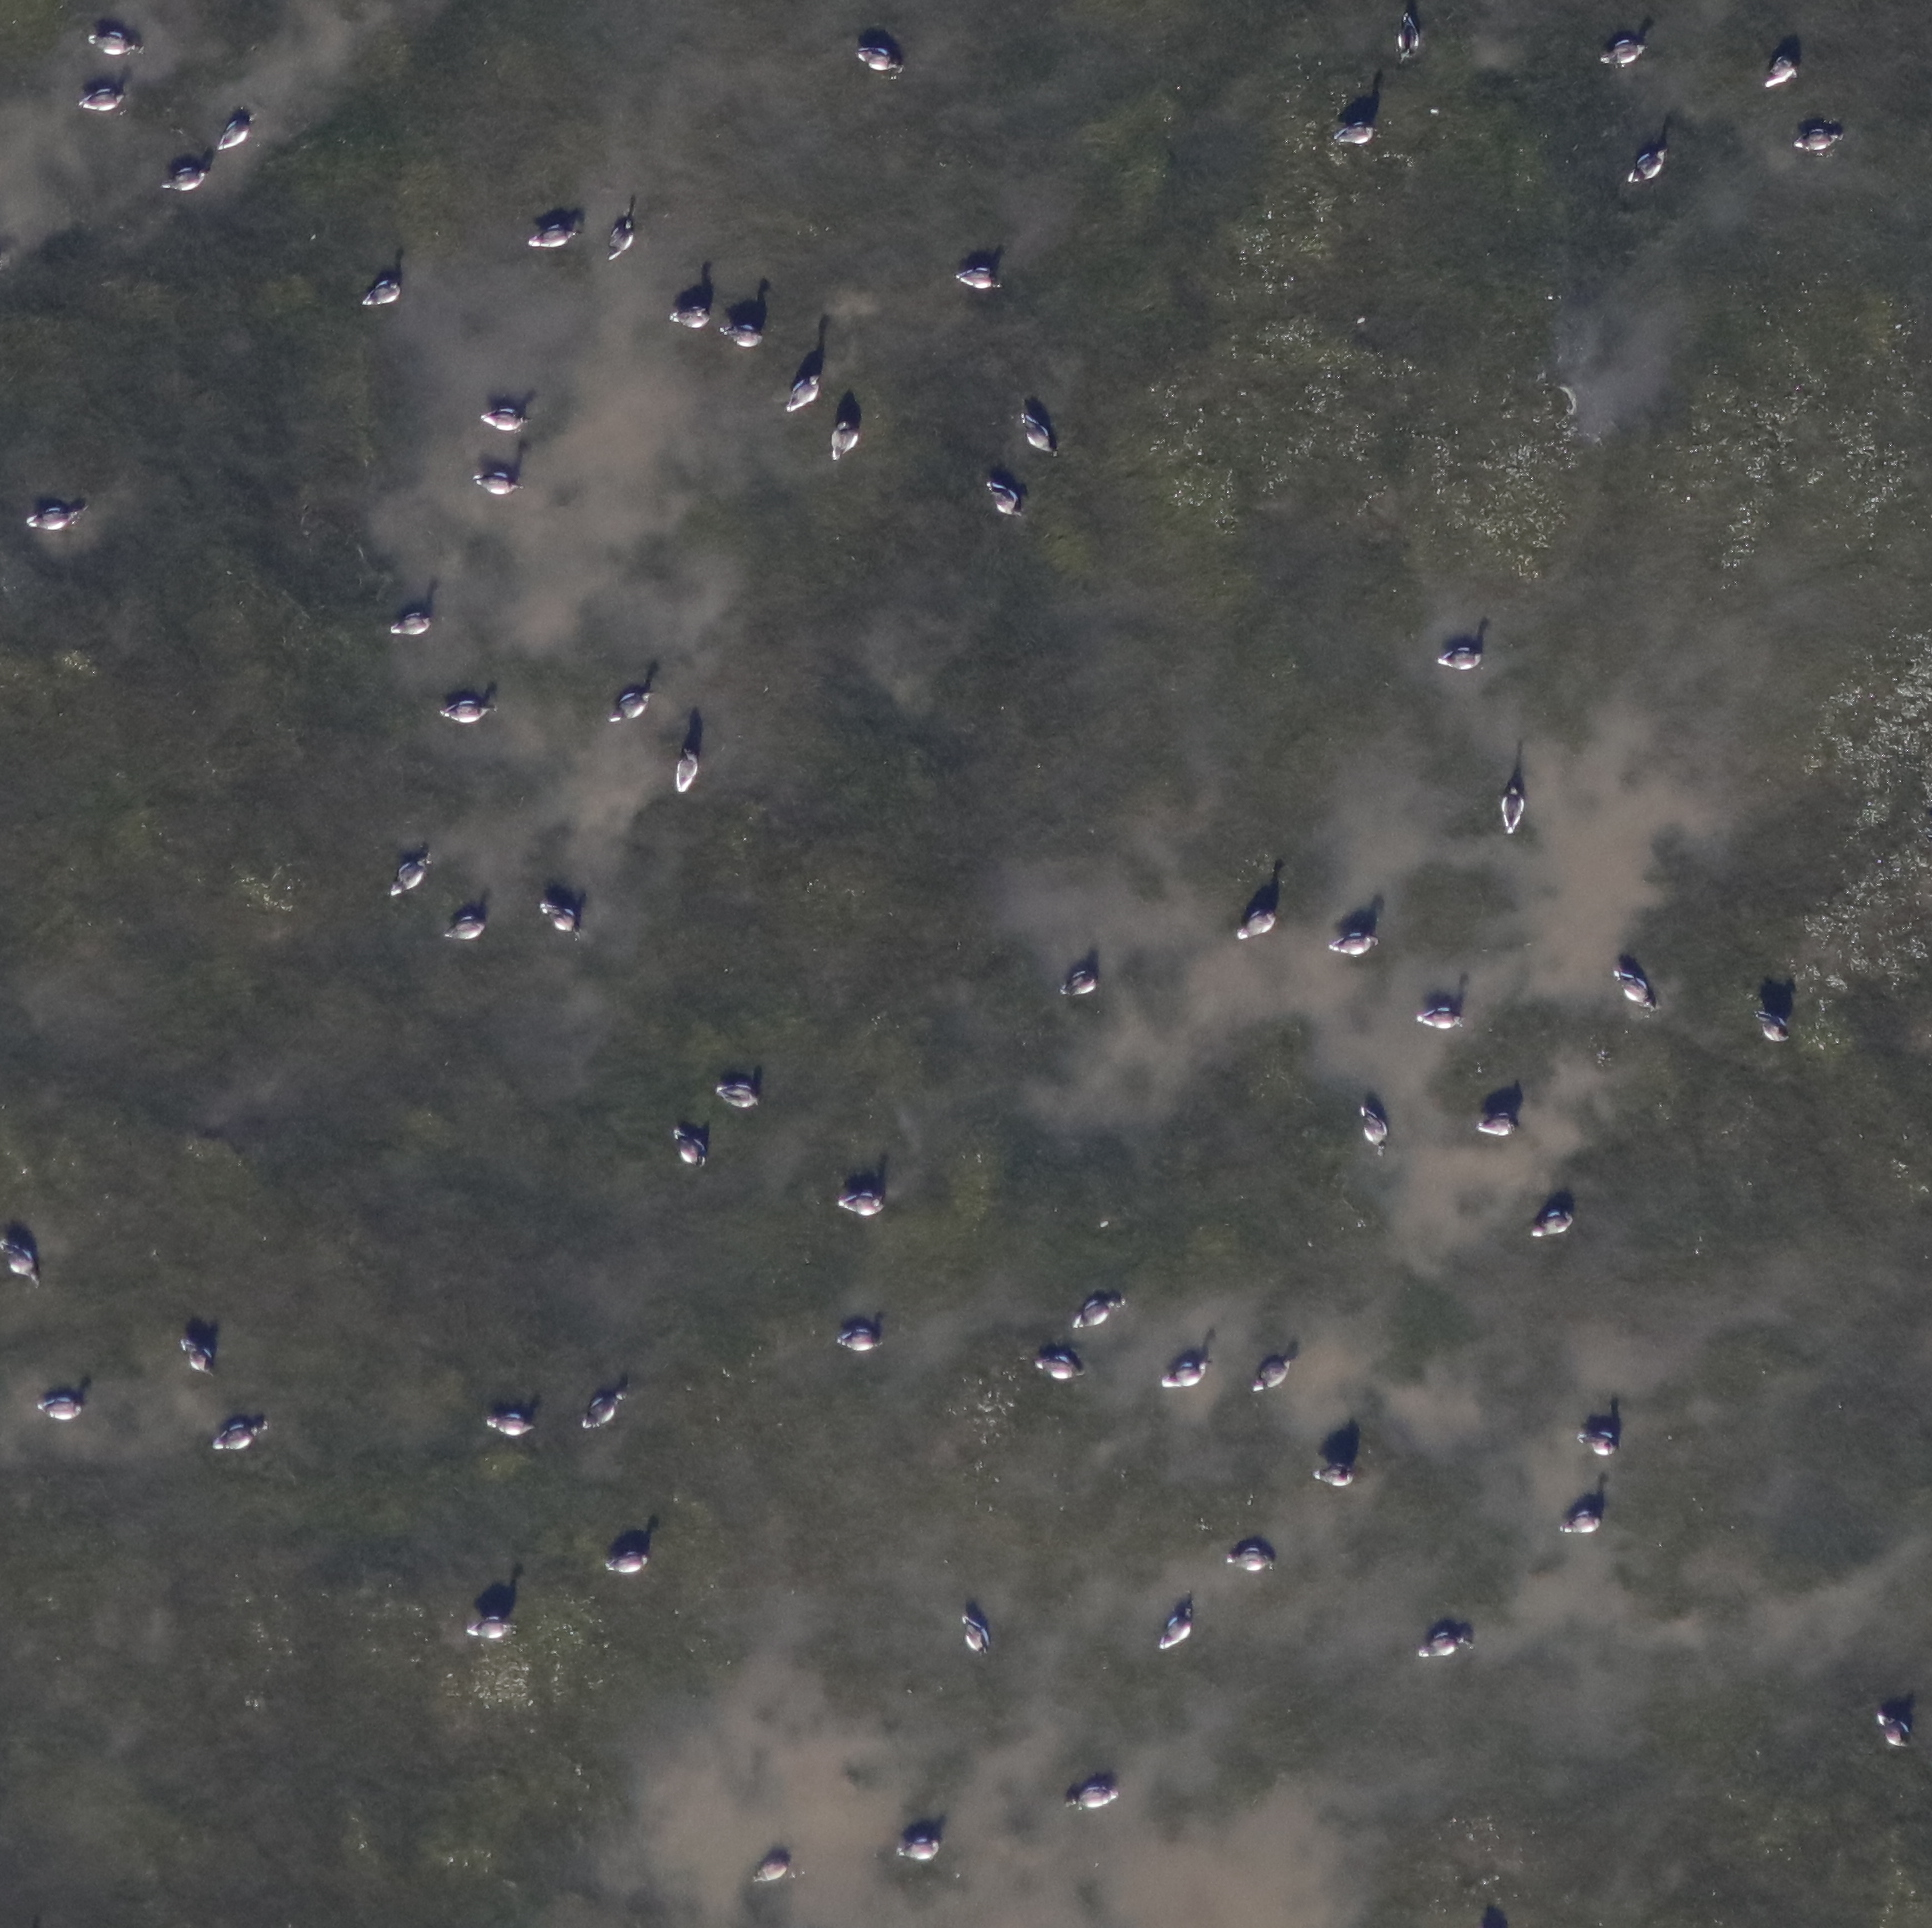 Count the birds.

69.